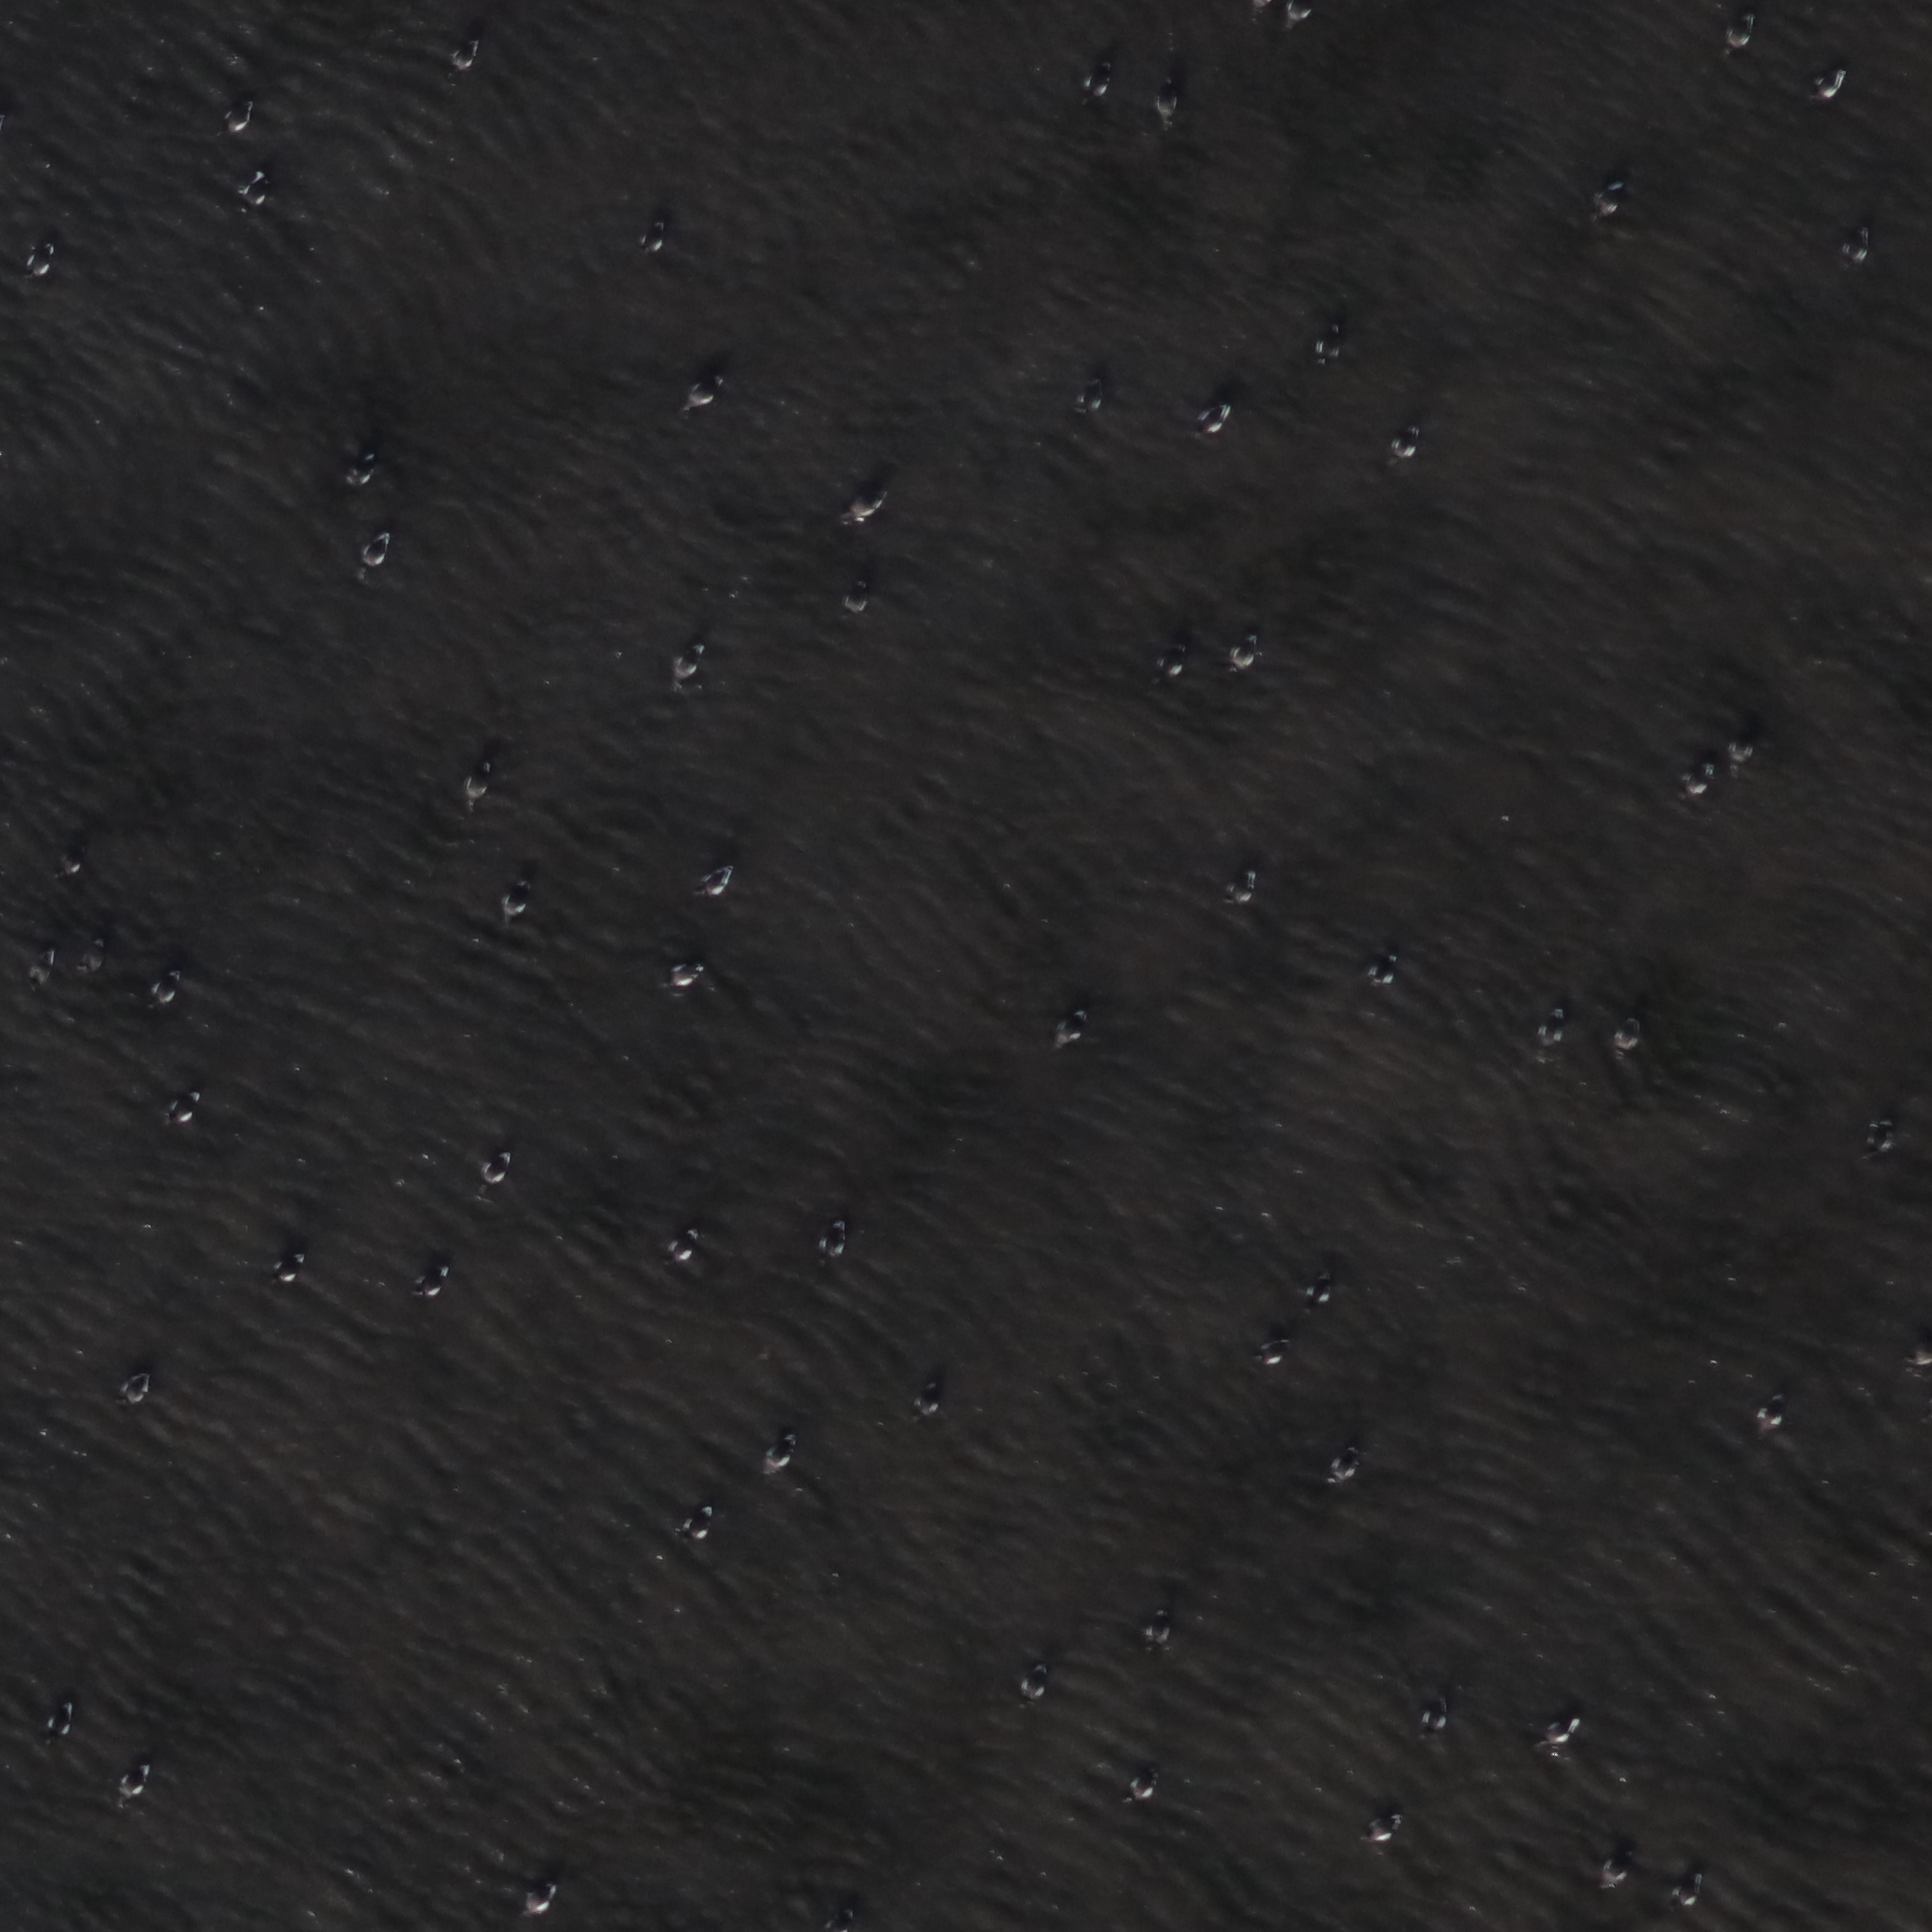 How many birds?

66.